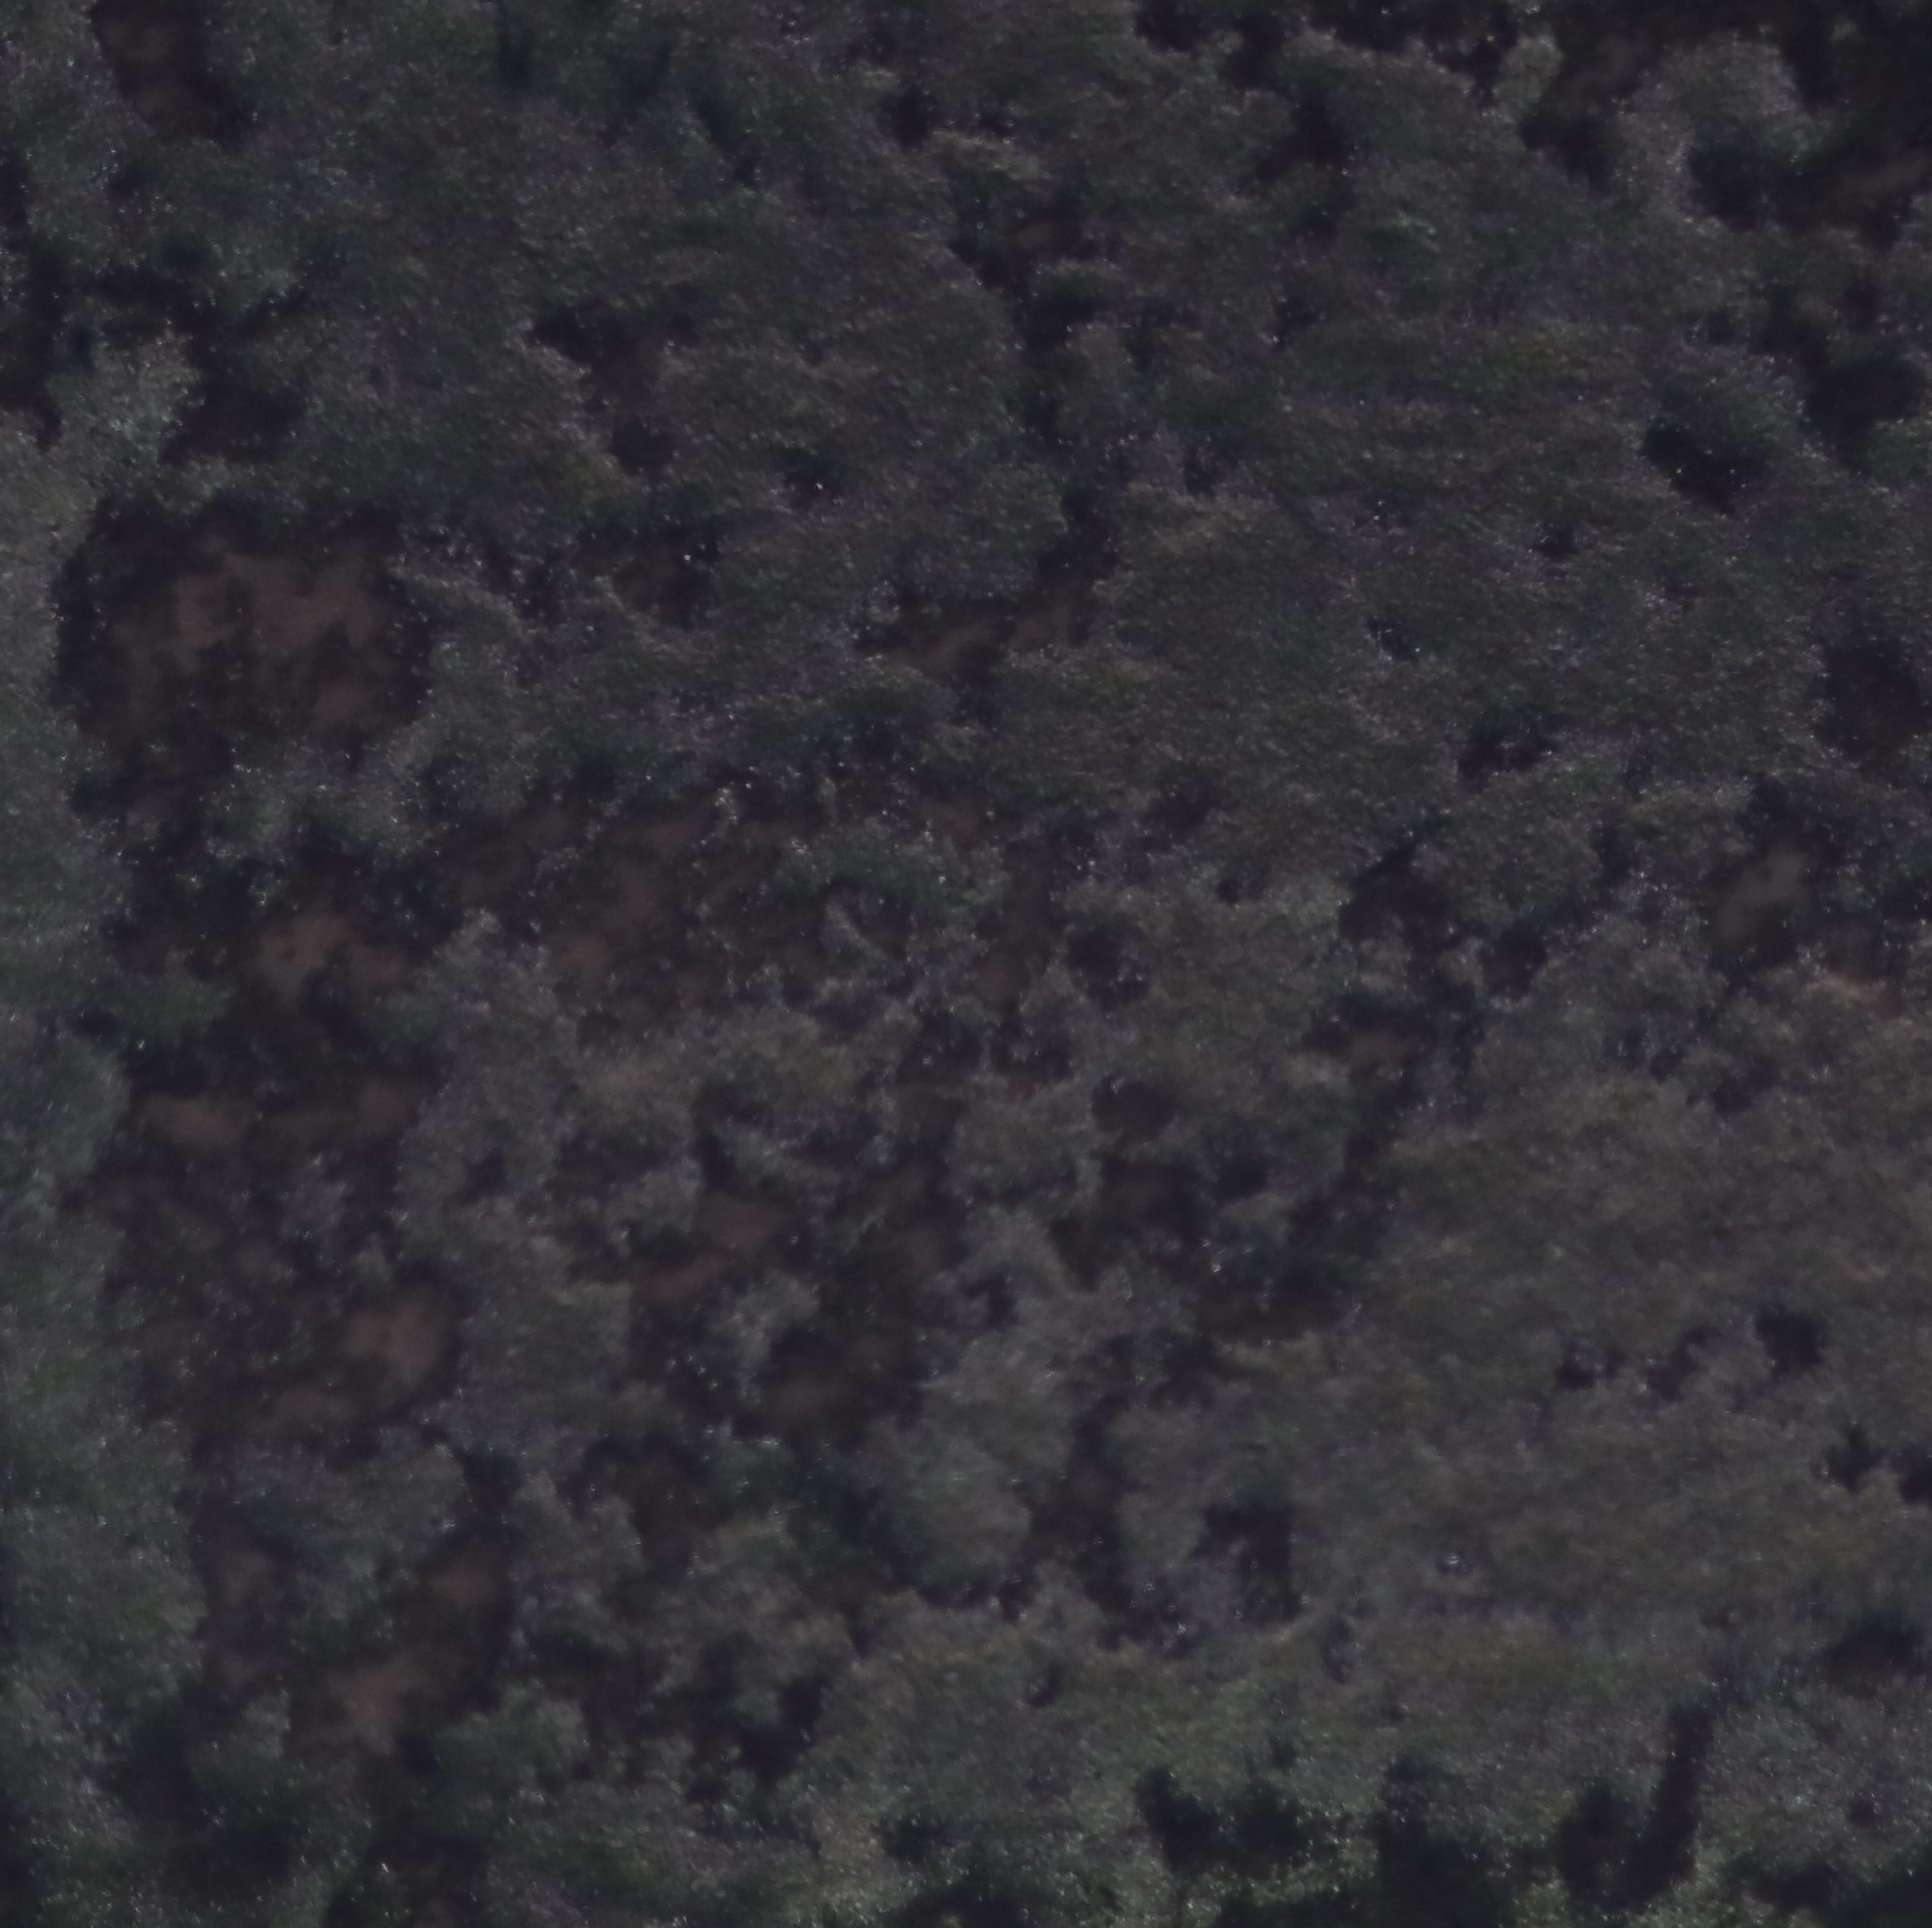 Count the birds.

0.